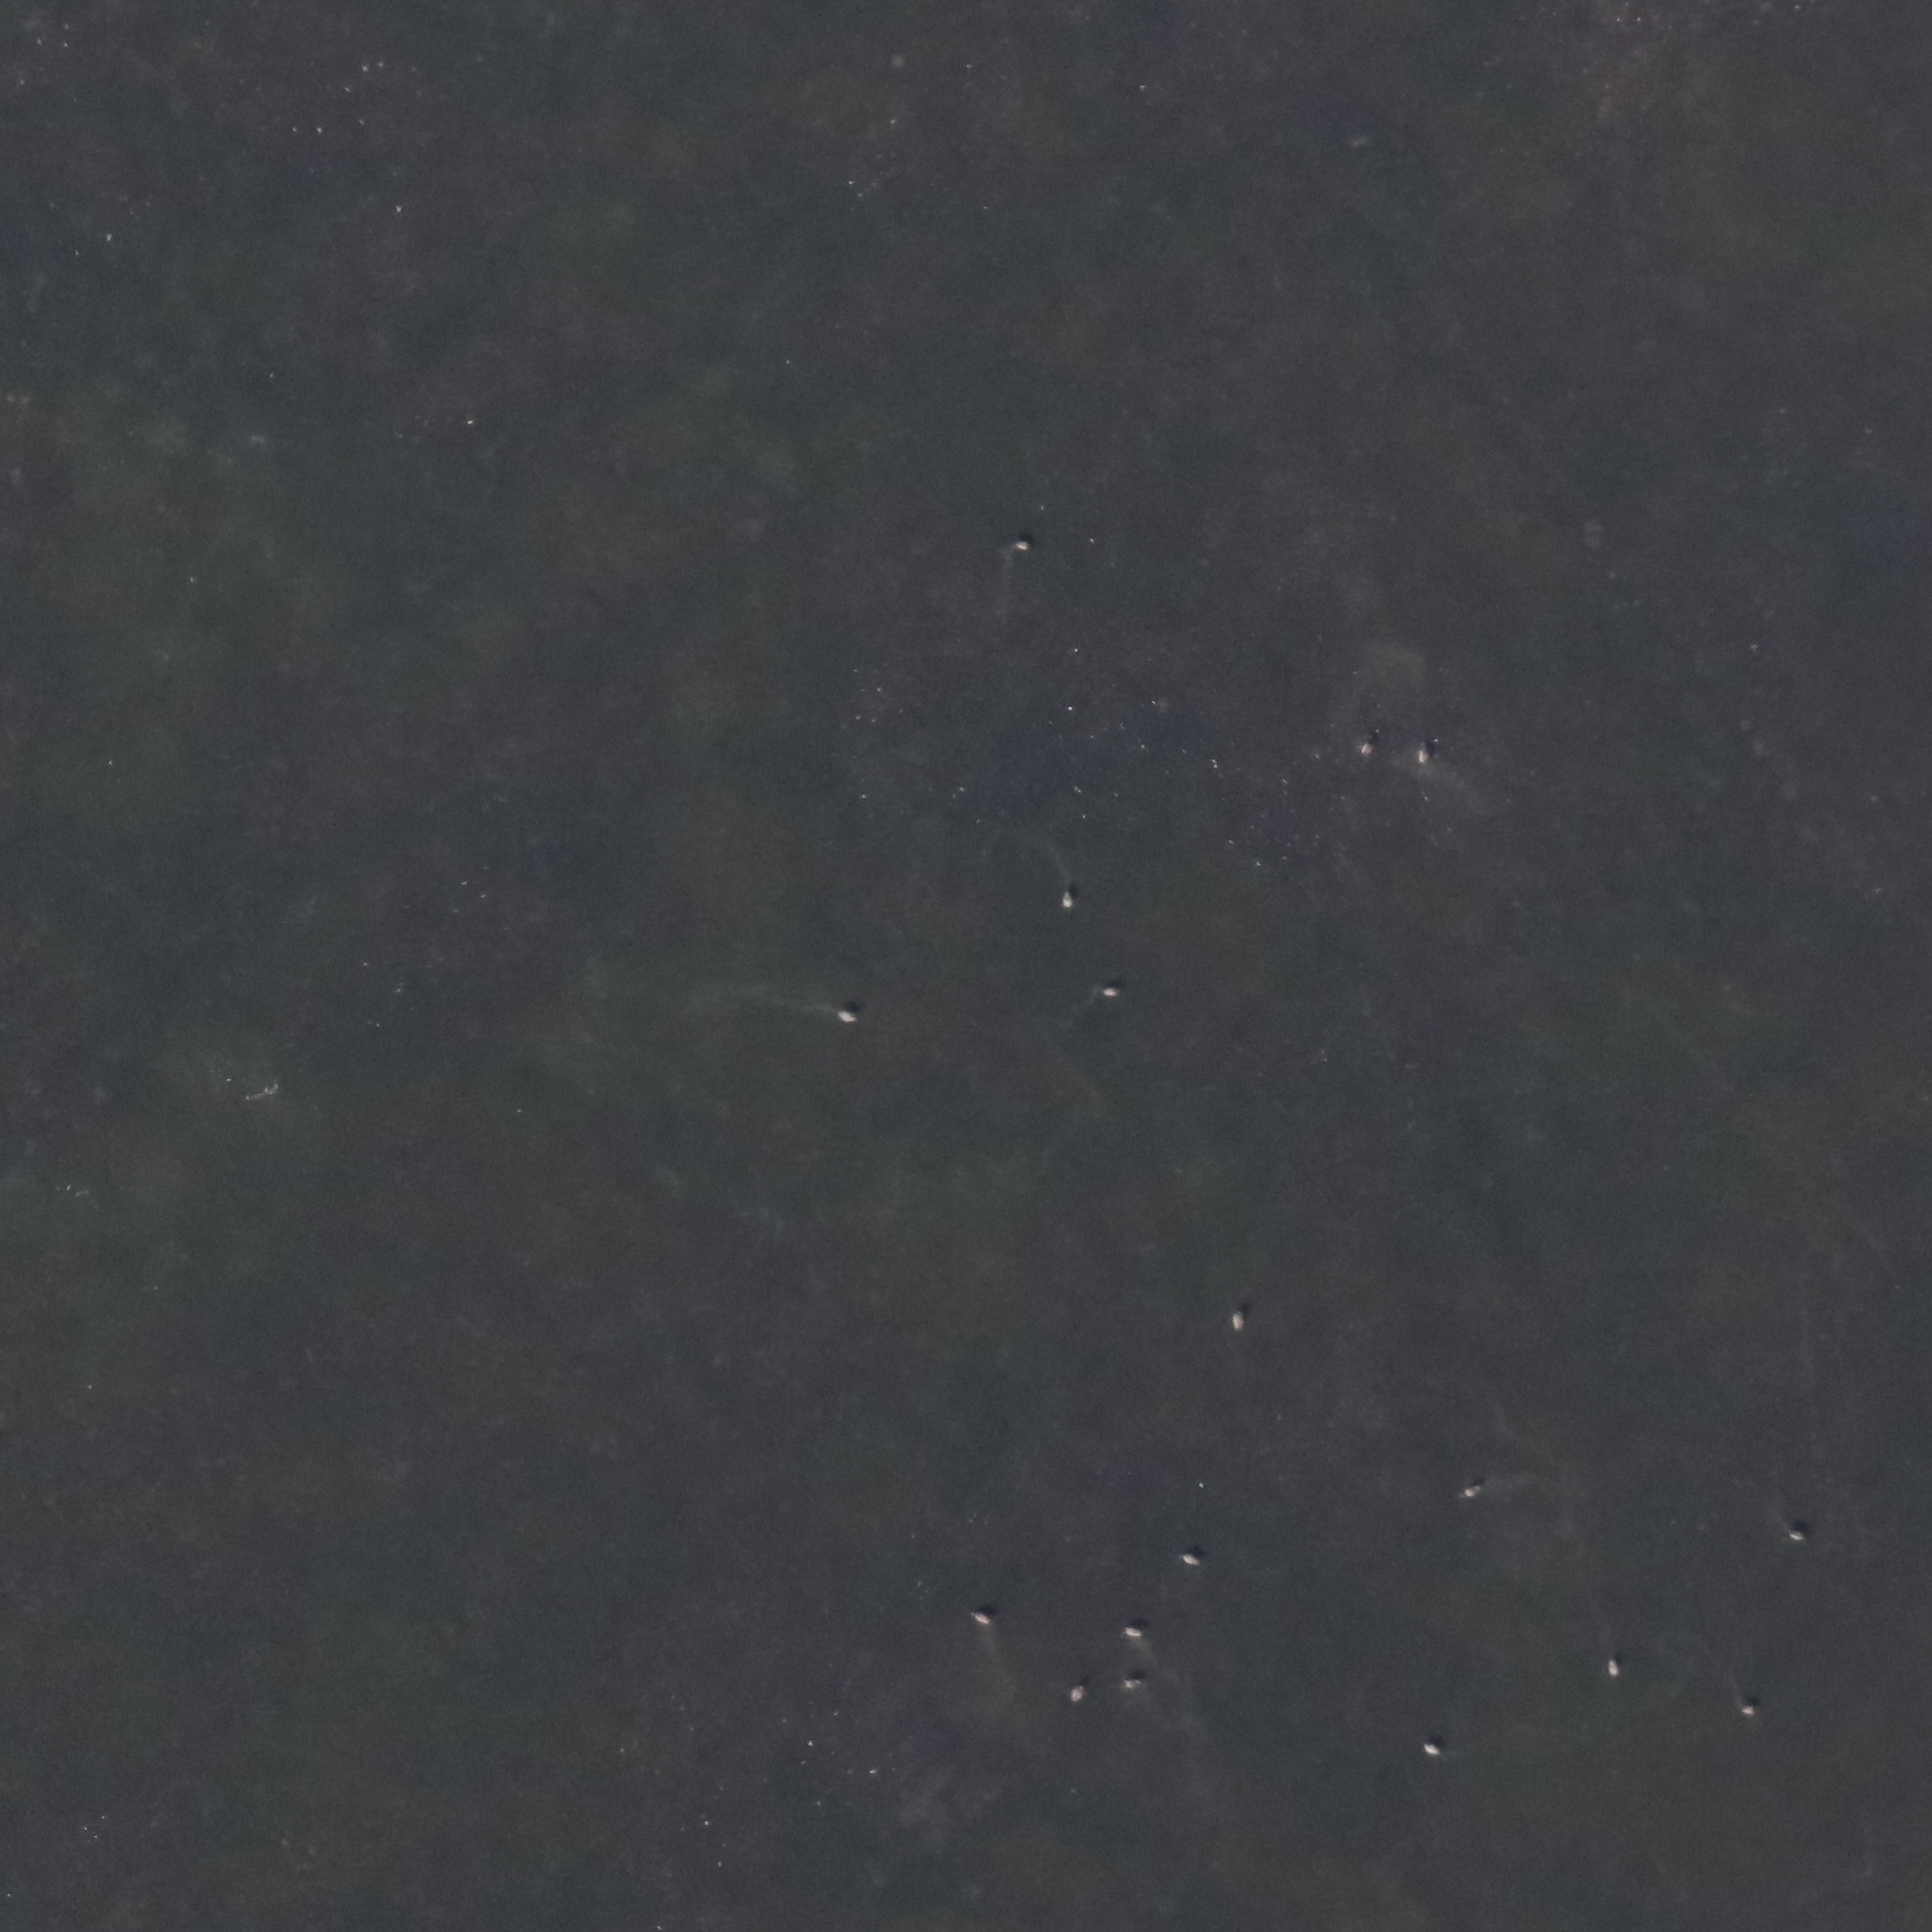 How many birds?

17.